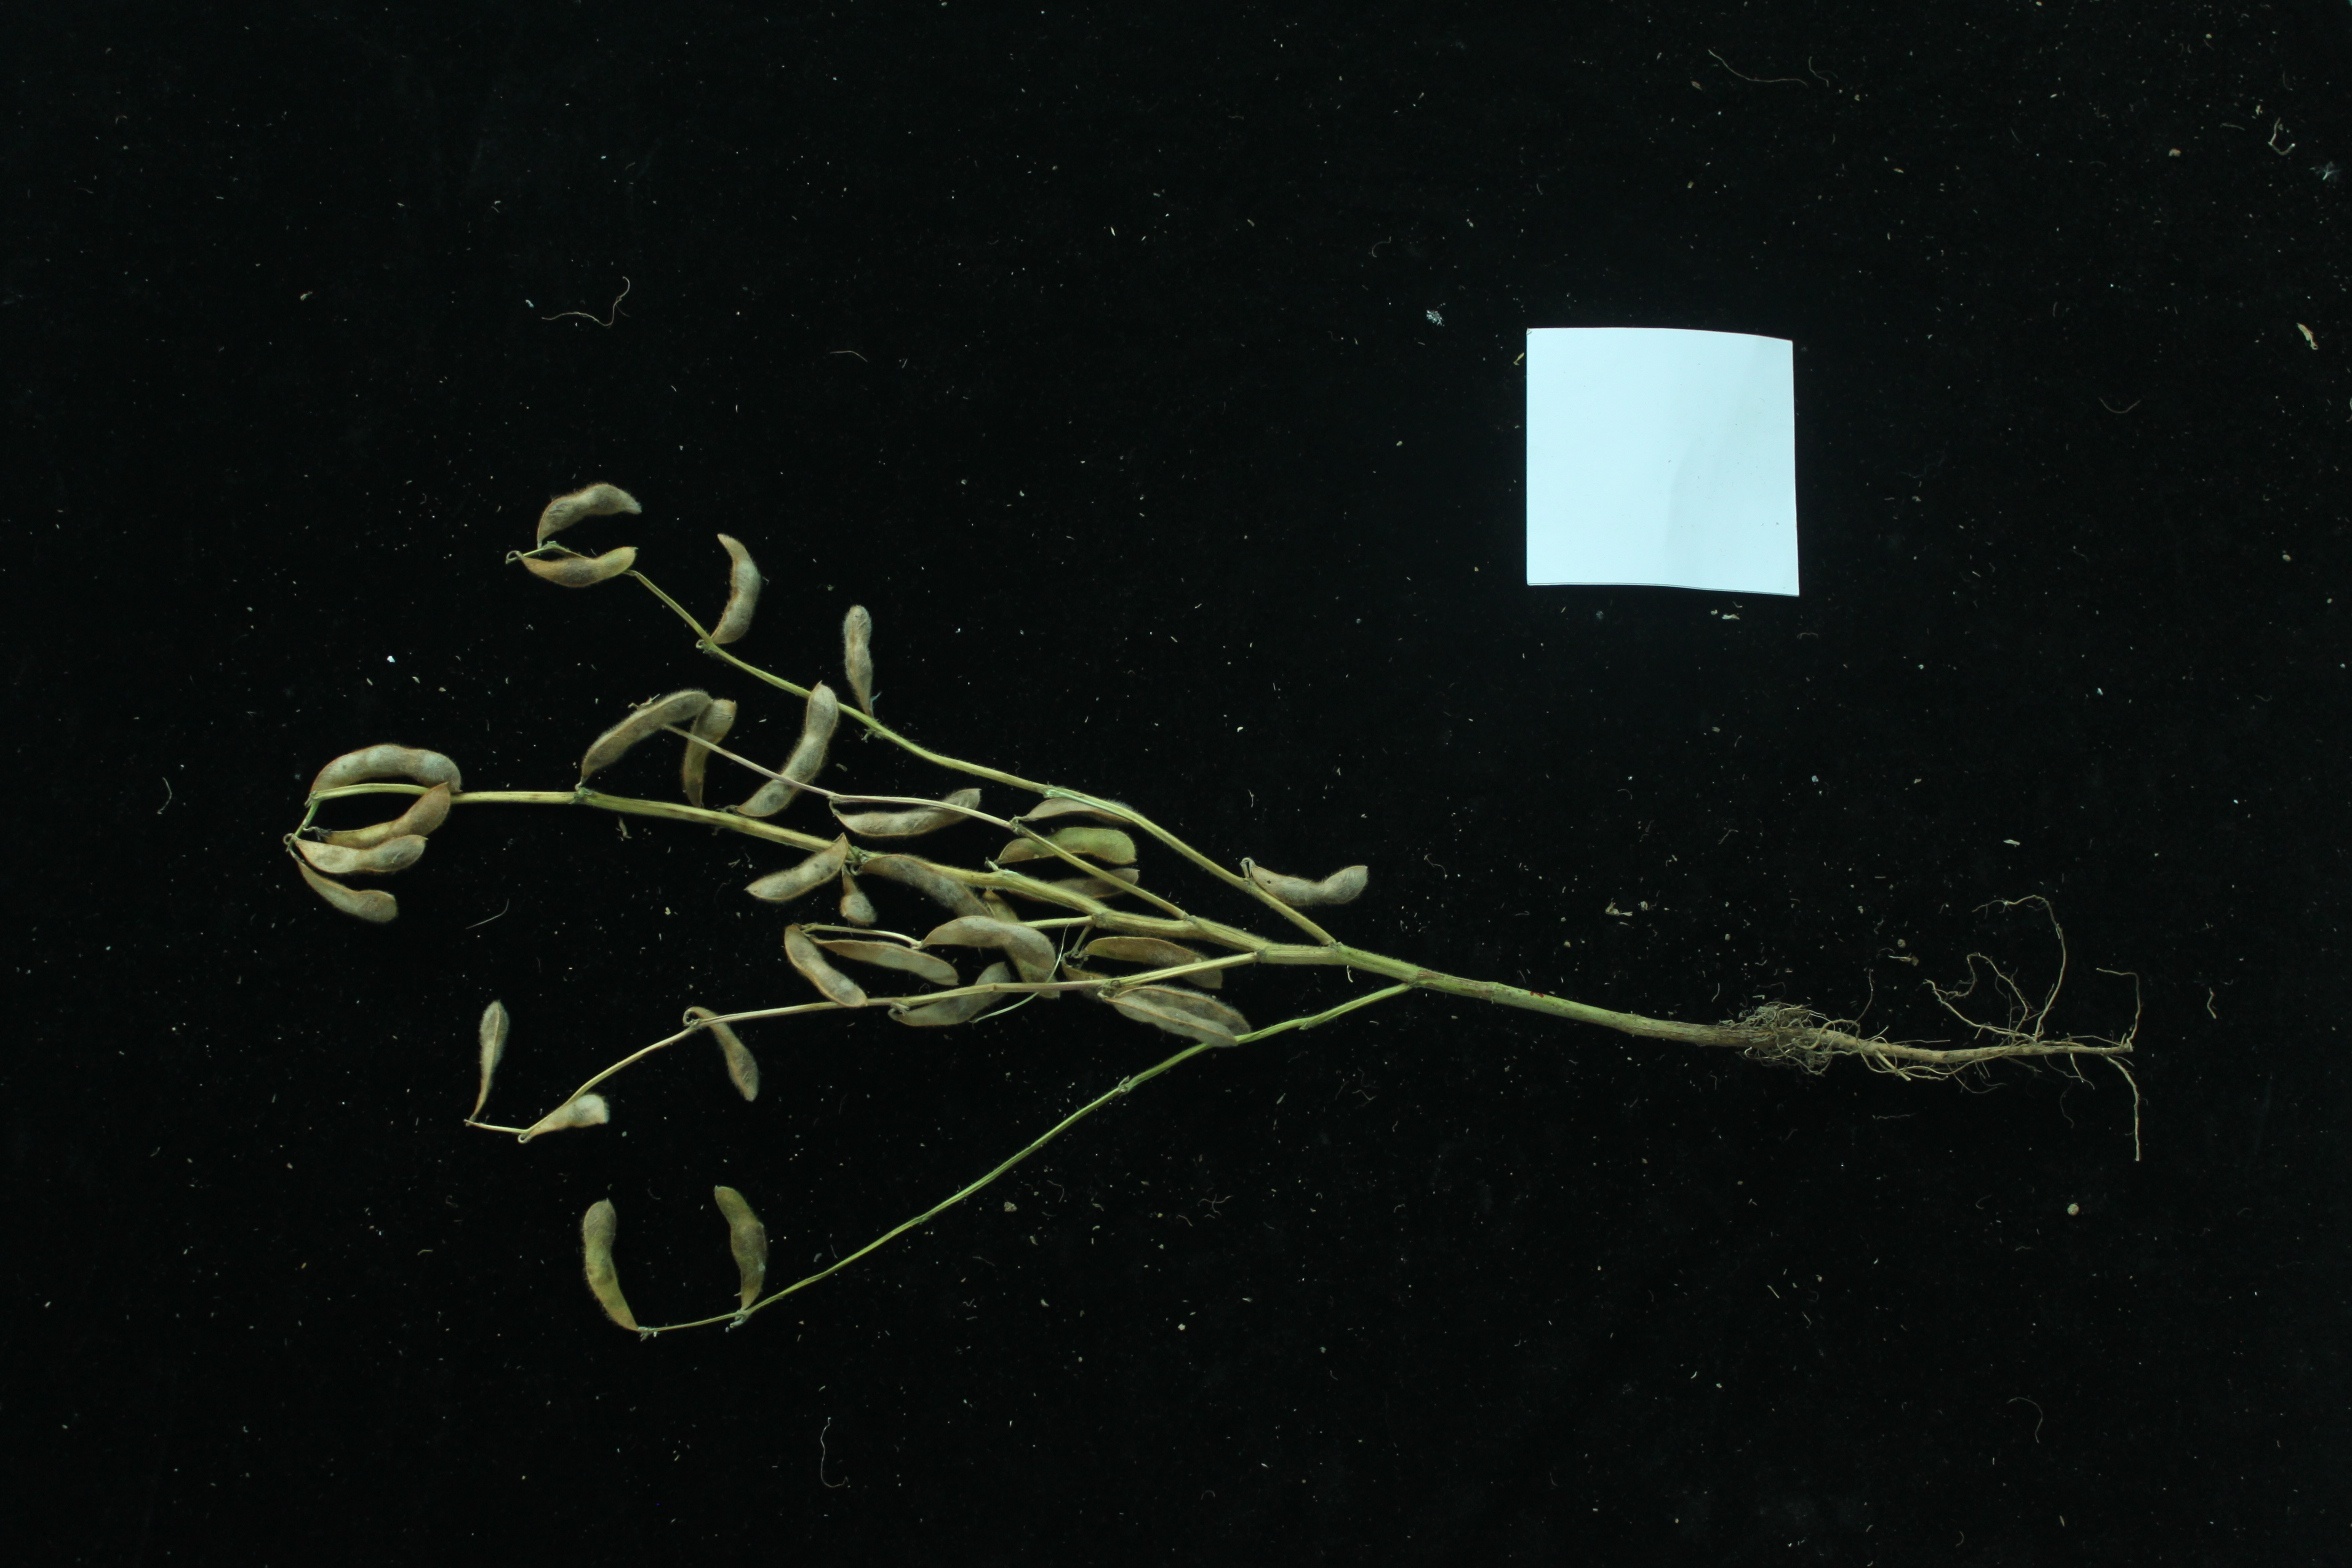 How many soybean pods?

32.